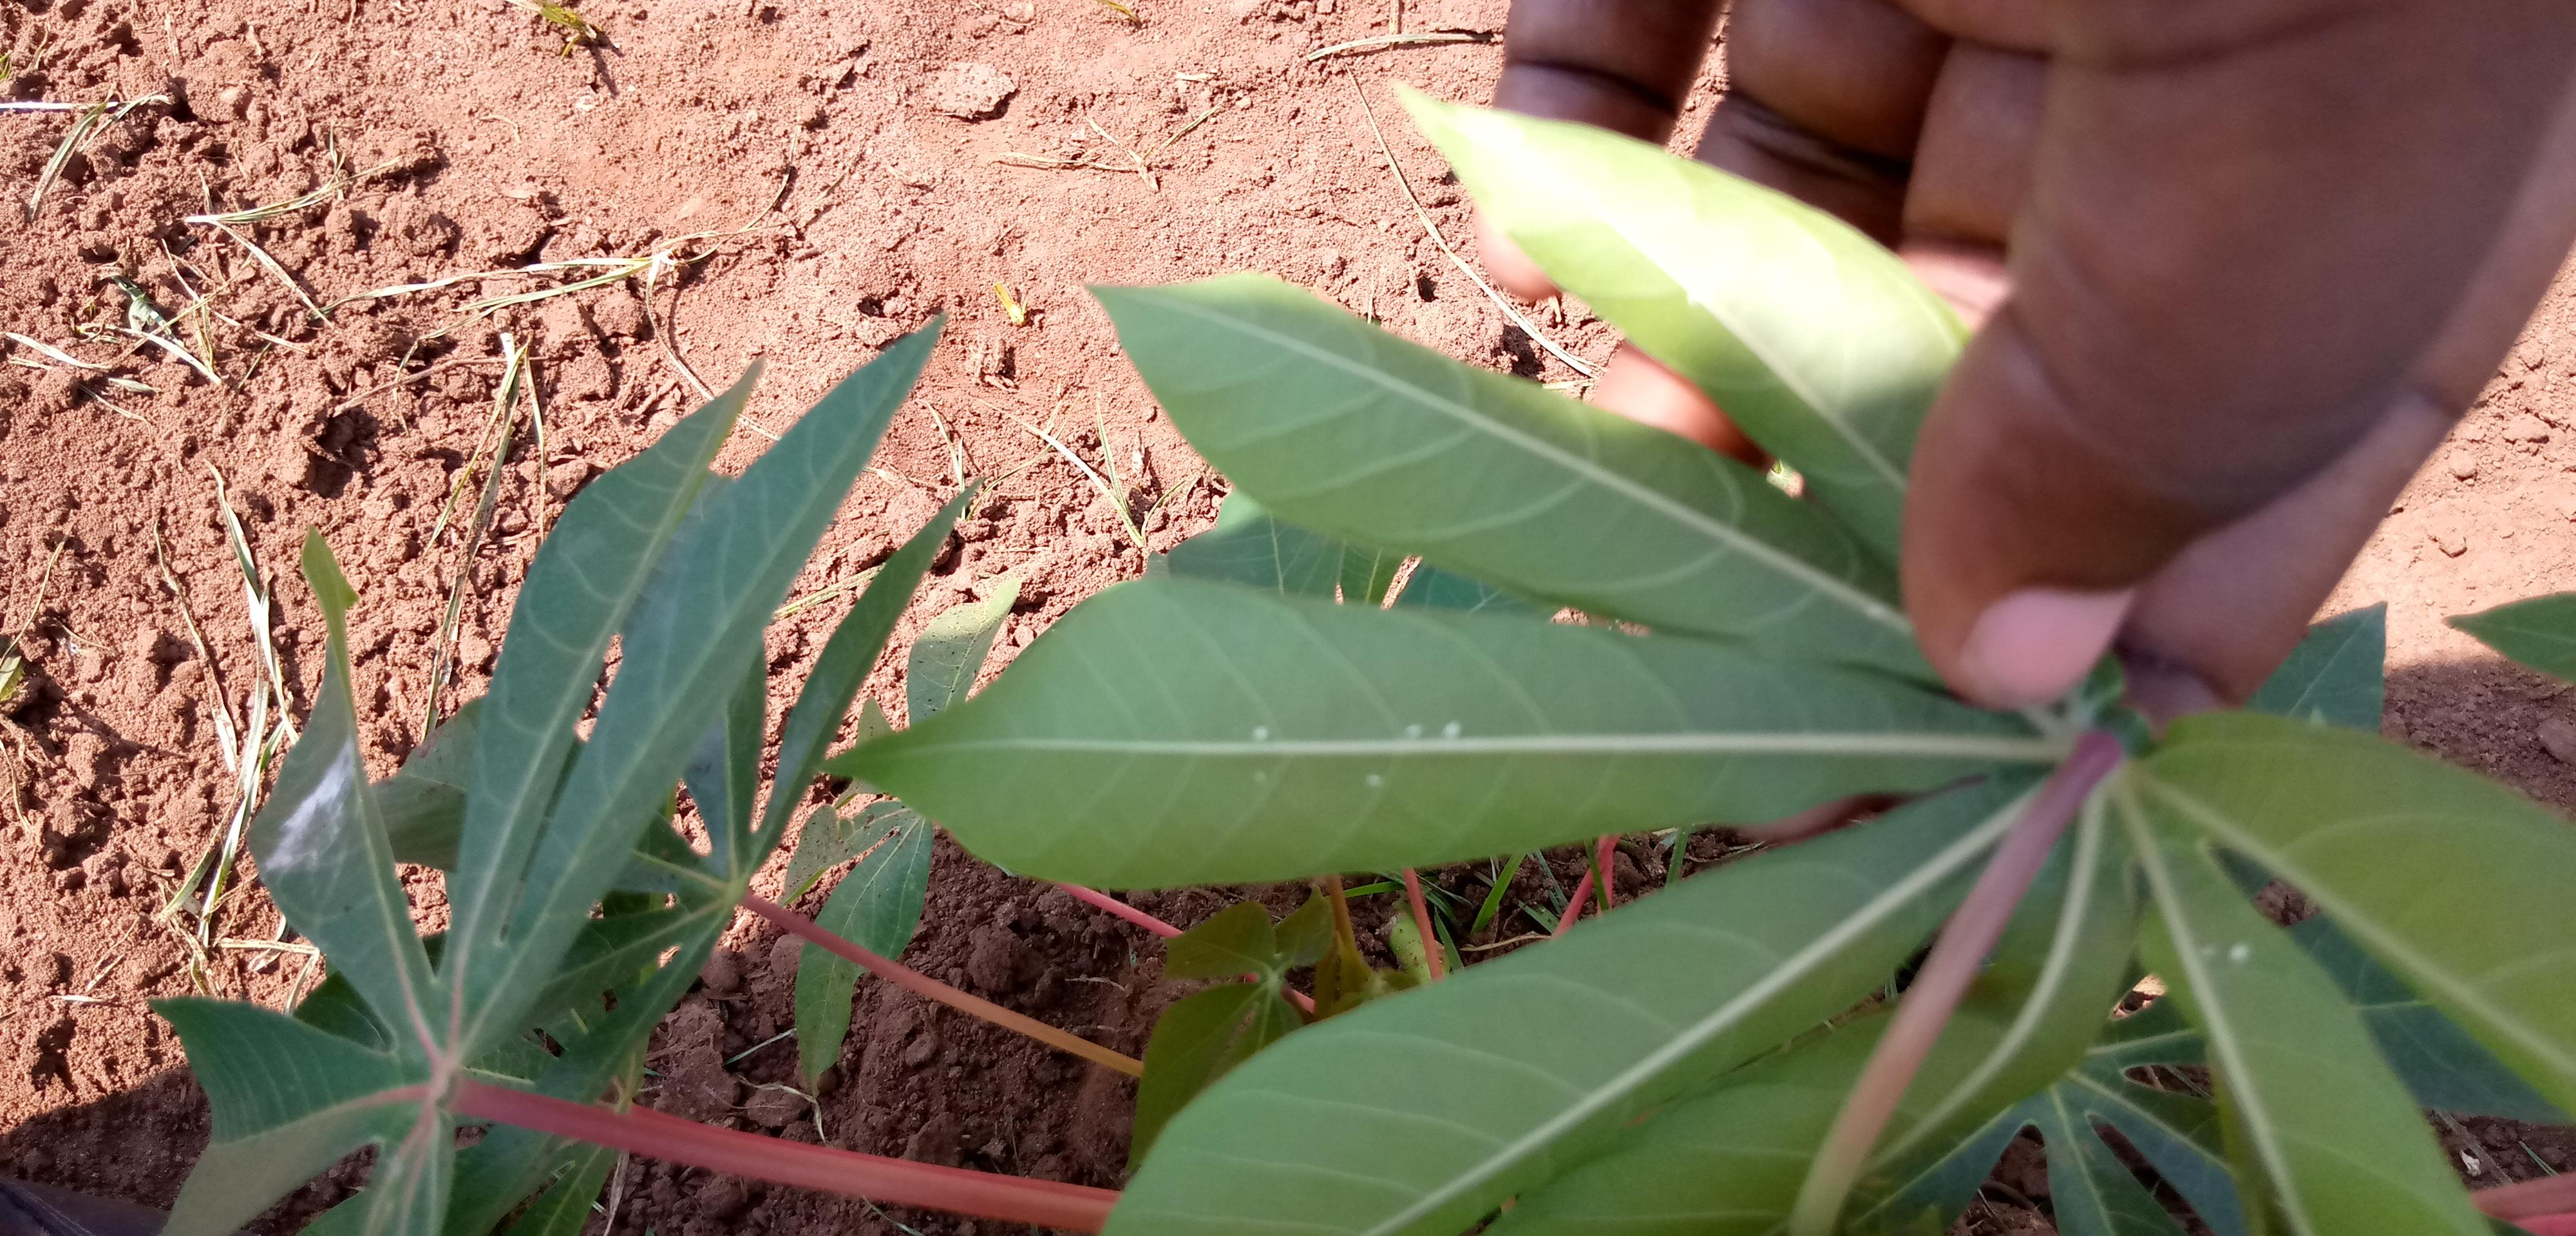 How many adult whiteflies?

7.